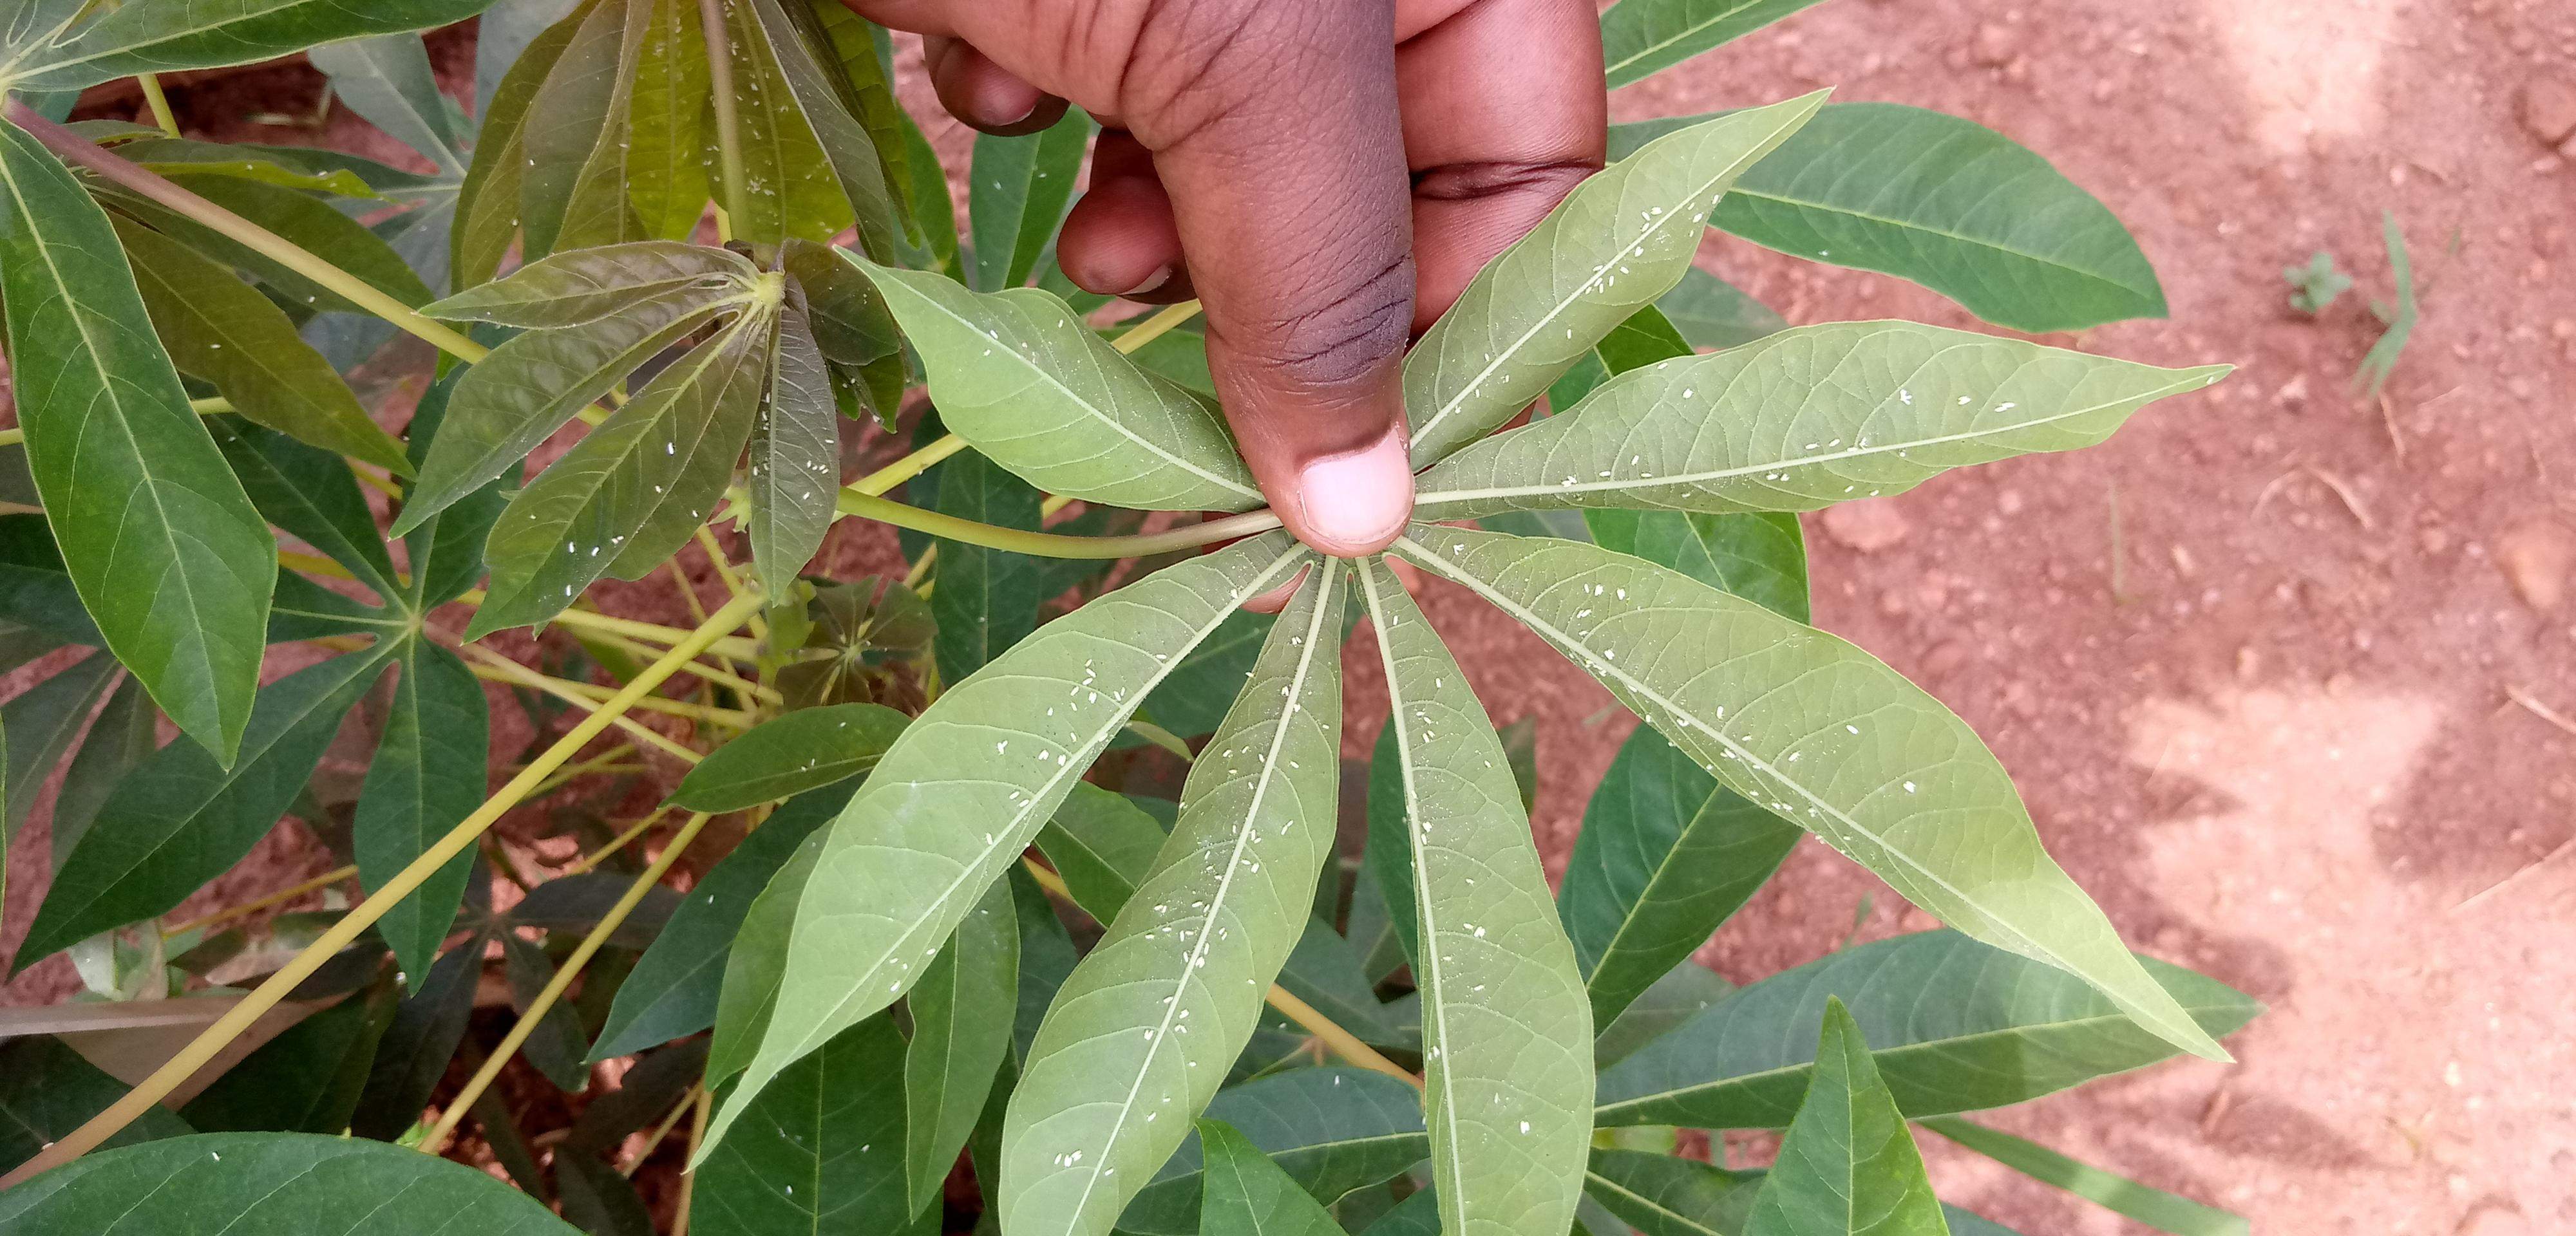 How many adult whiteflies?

187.